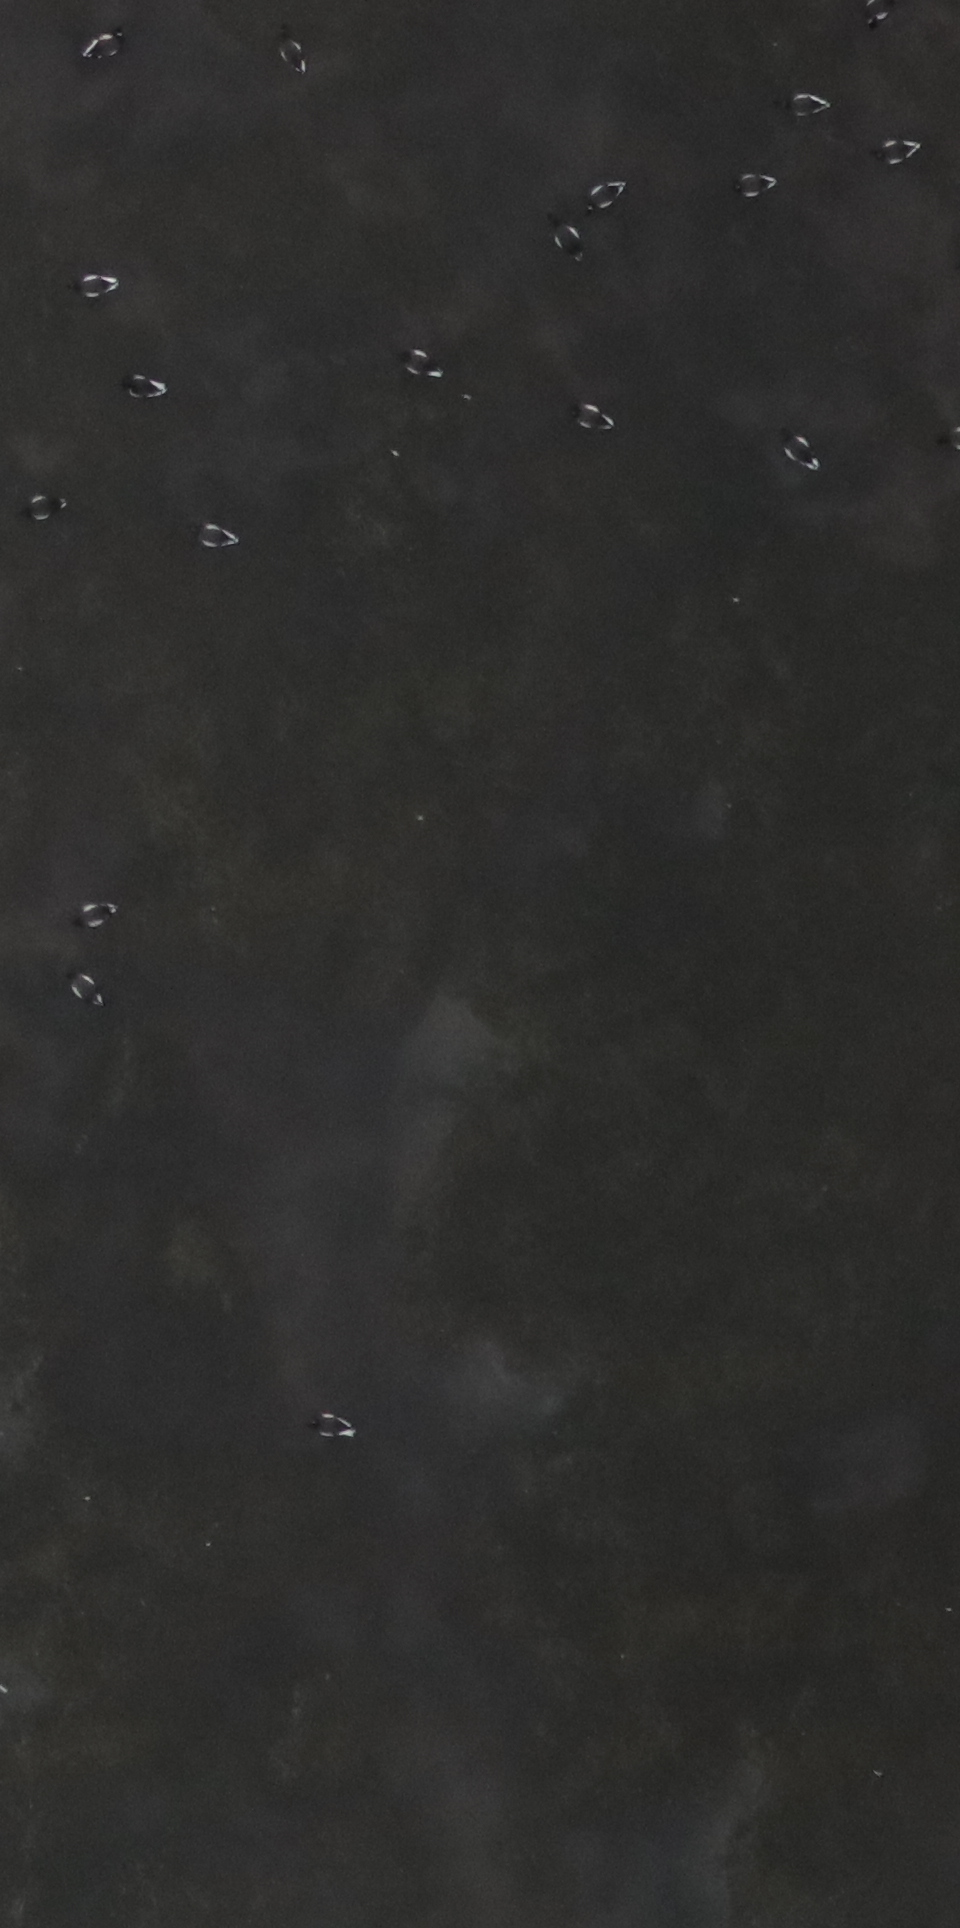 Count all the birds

18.